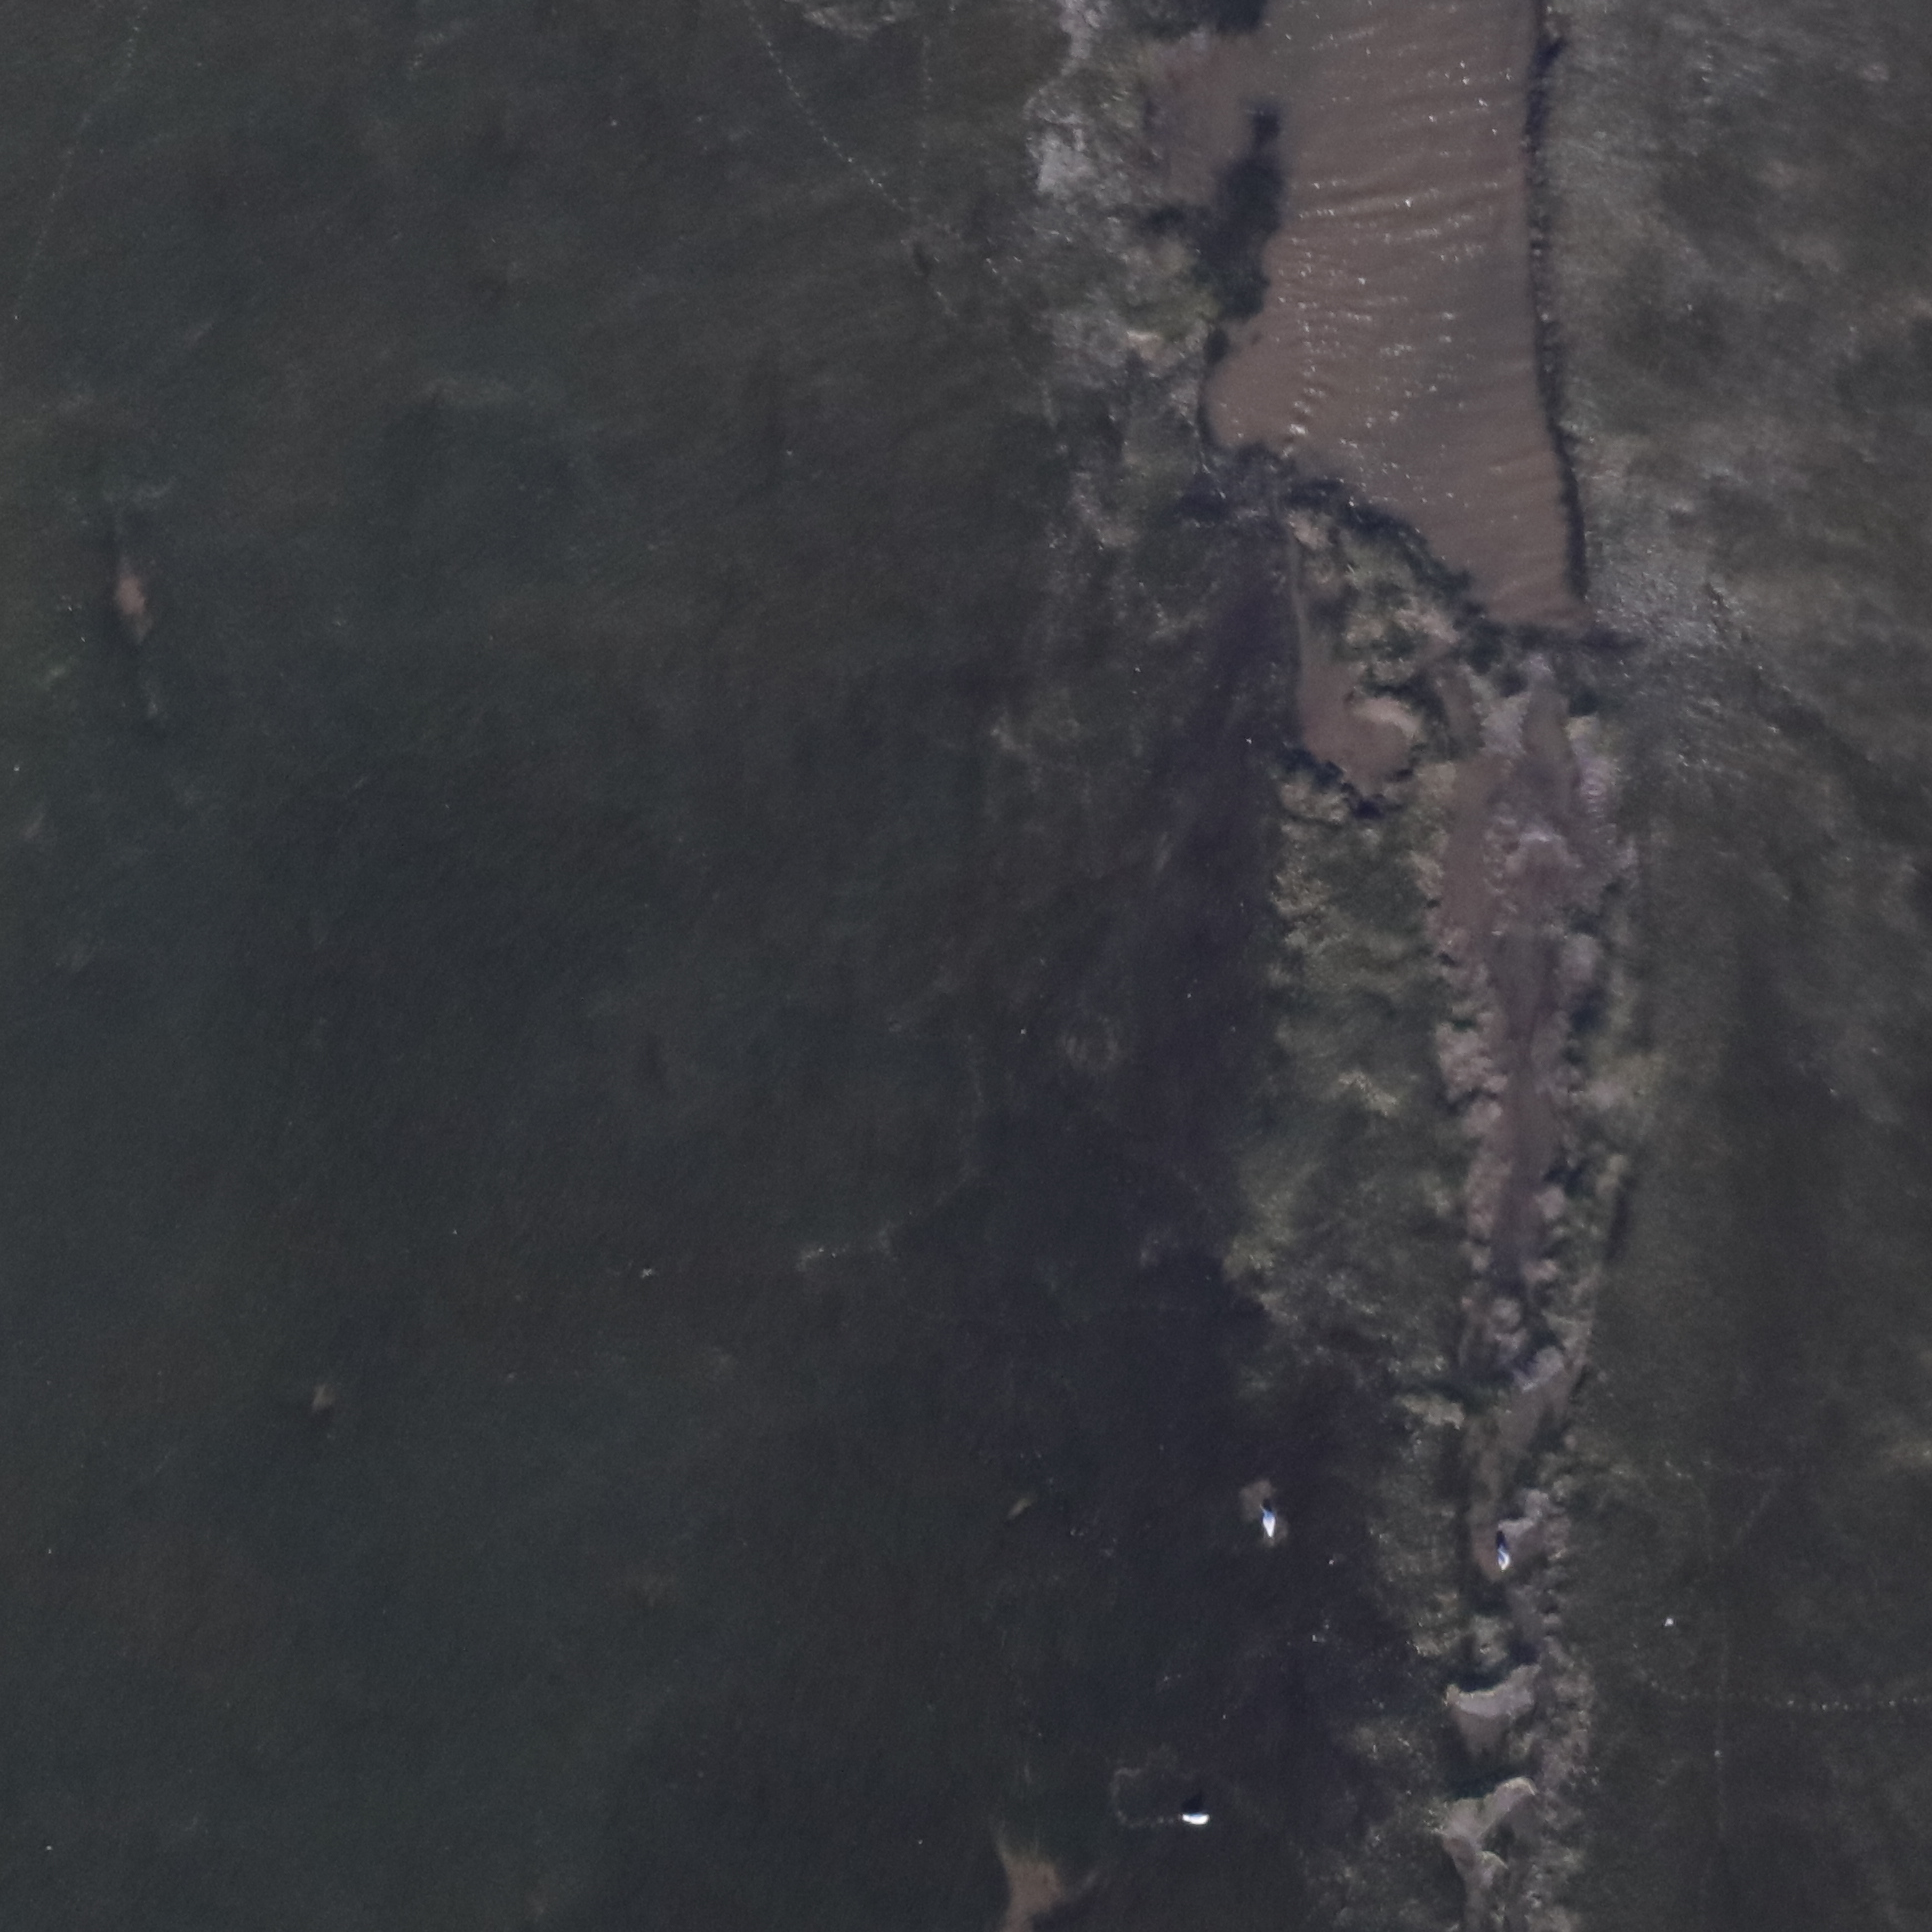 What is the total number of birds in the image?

3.